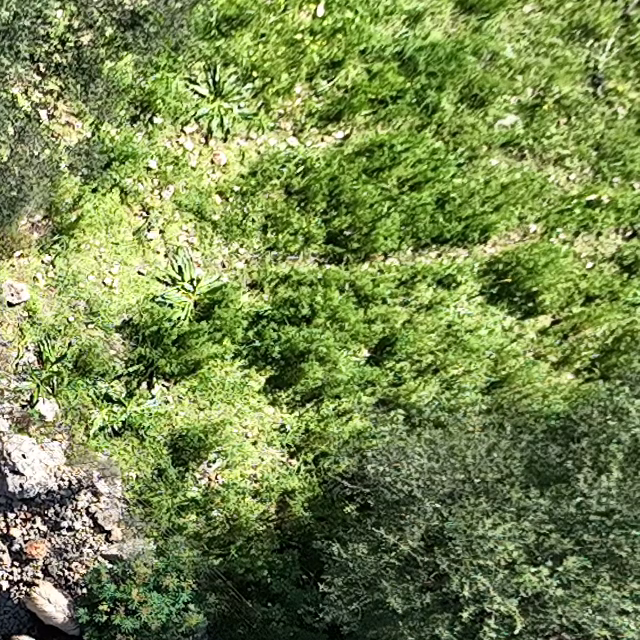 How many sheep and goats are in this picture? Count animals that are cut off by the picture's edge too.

3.